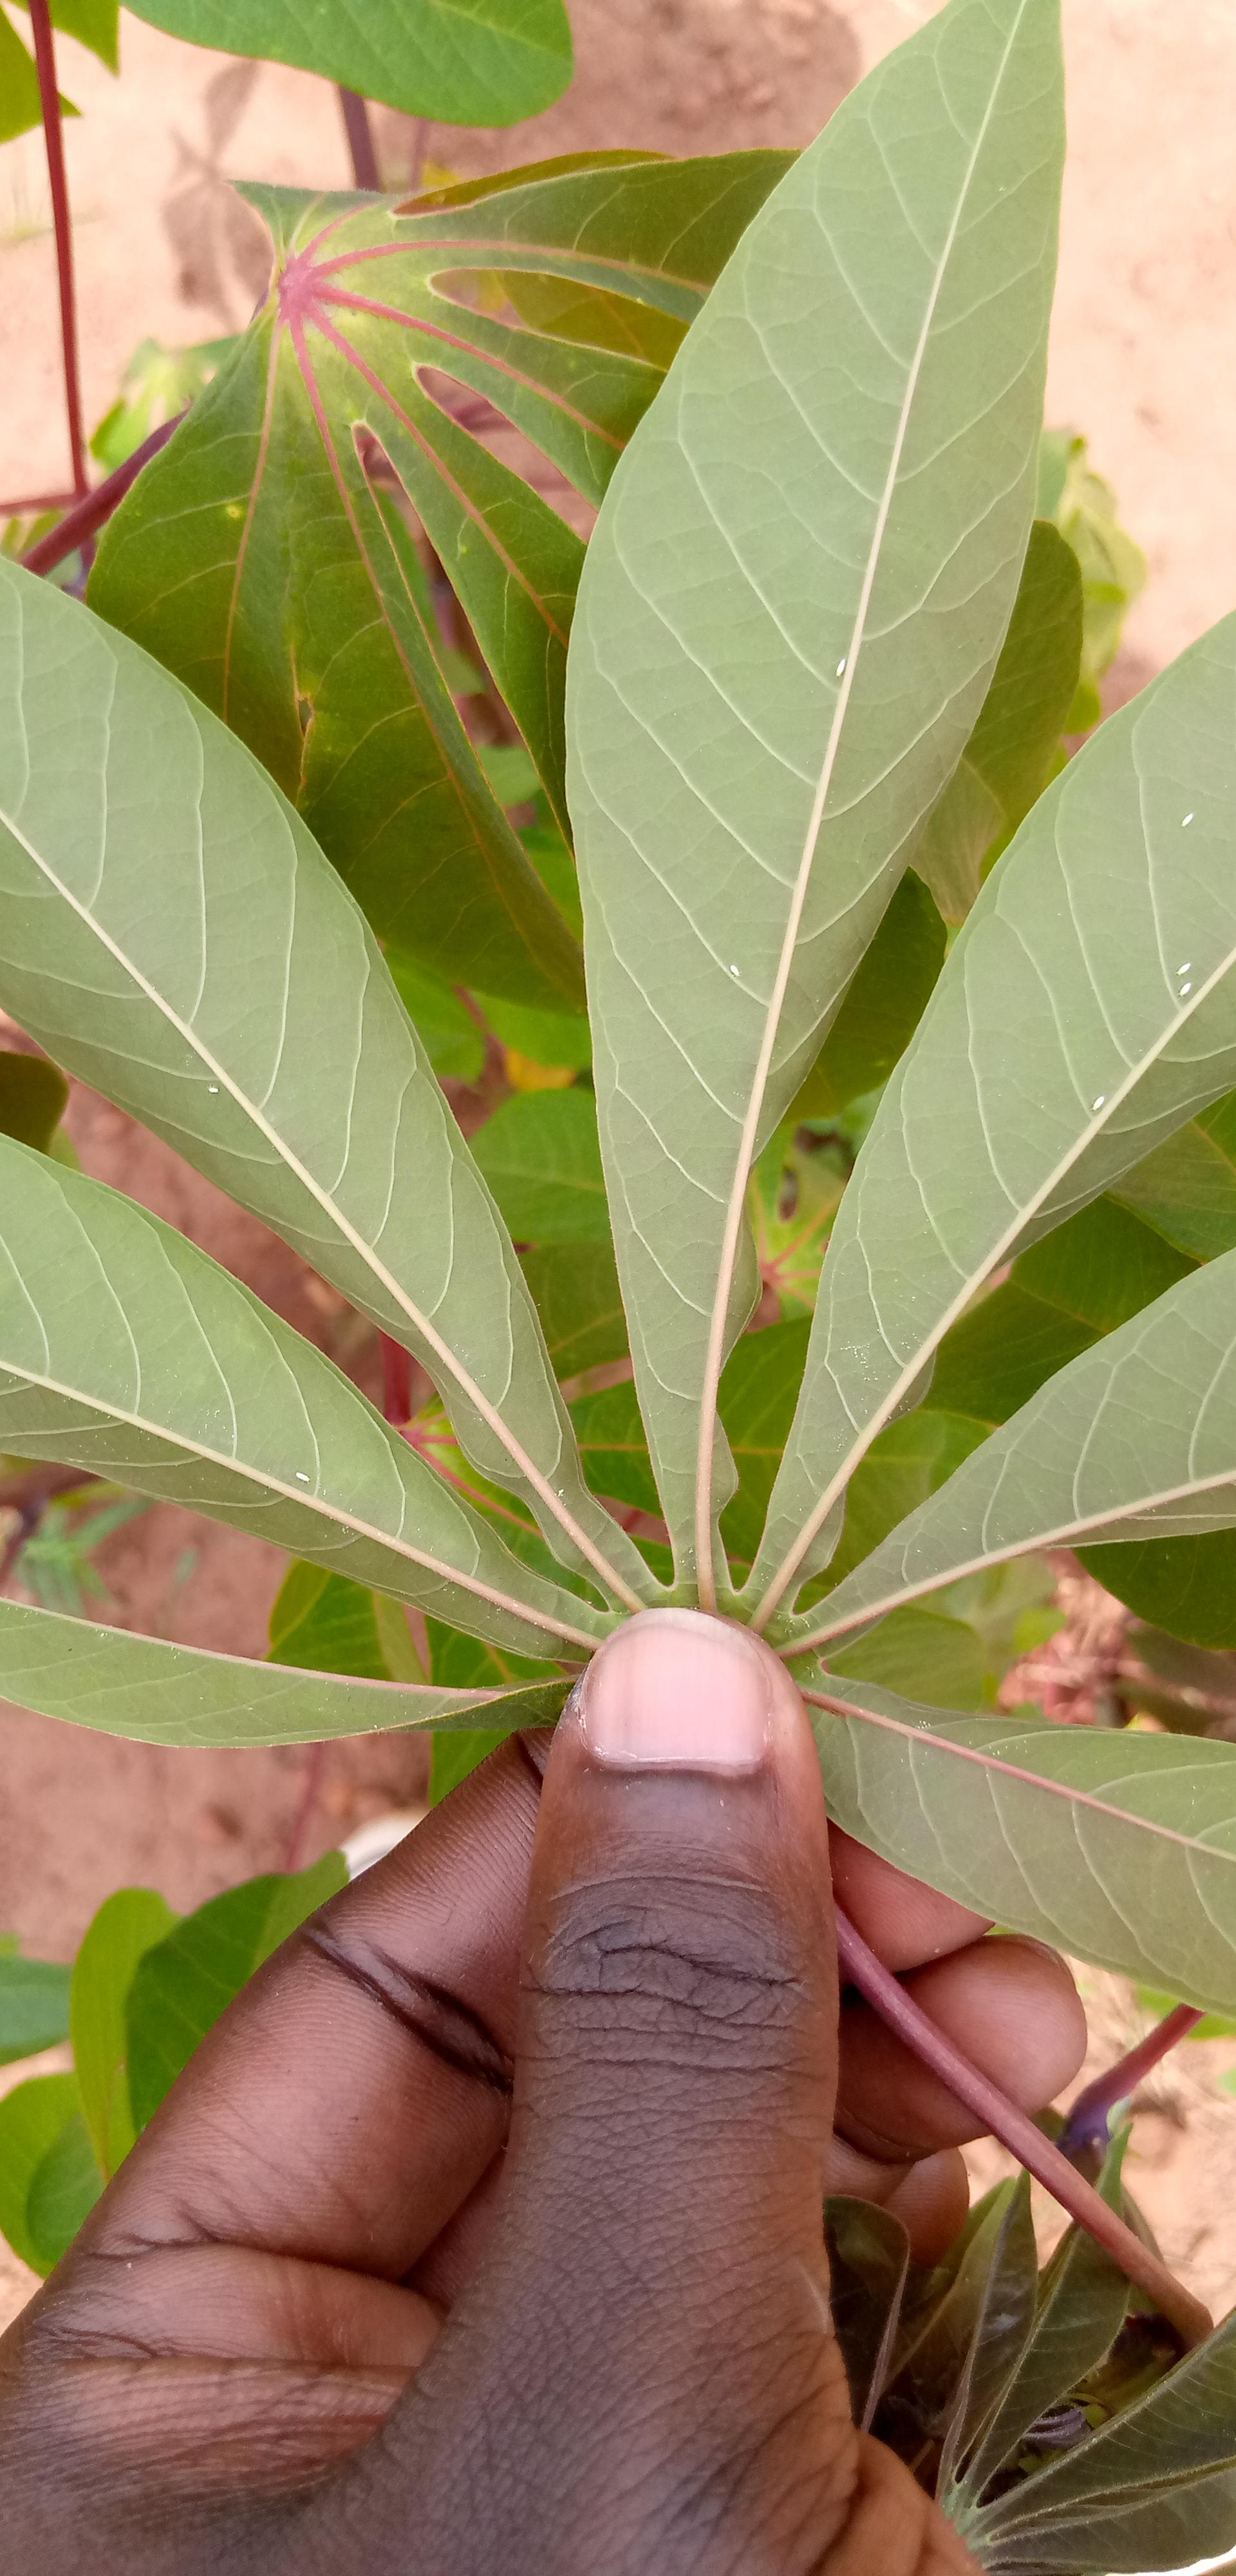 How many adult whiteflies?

8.